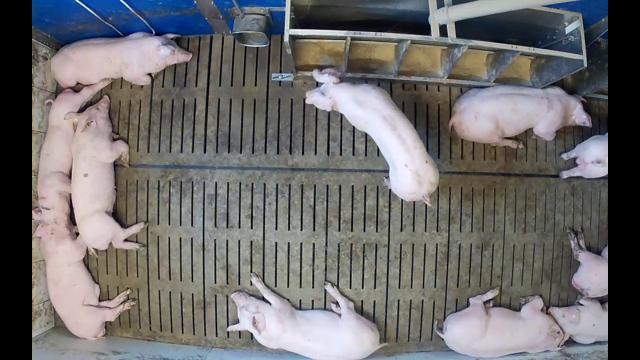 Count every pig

11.